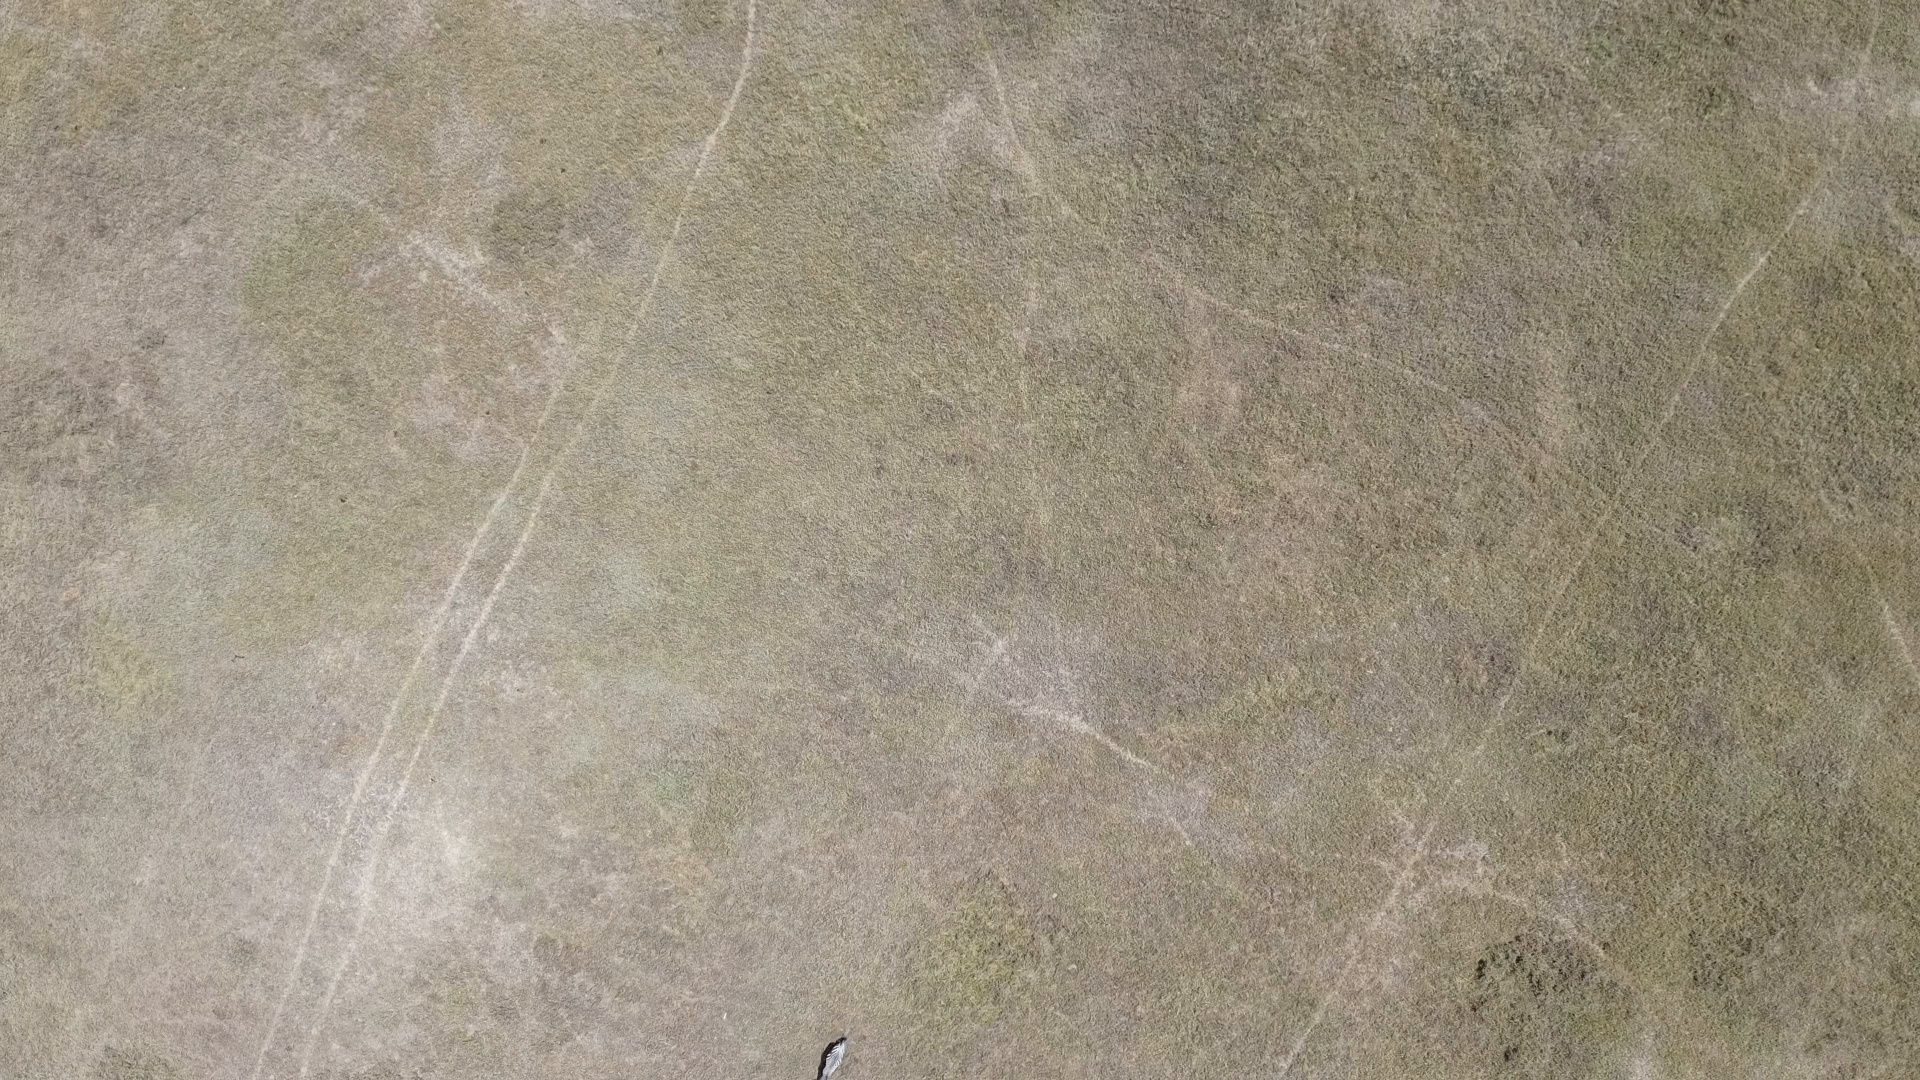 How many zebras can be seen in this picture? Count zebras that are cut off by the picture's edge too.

1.